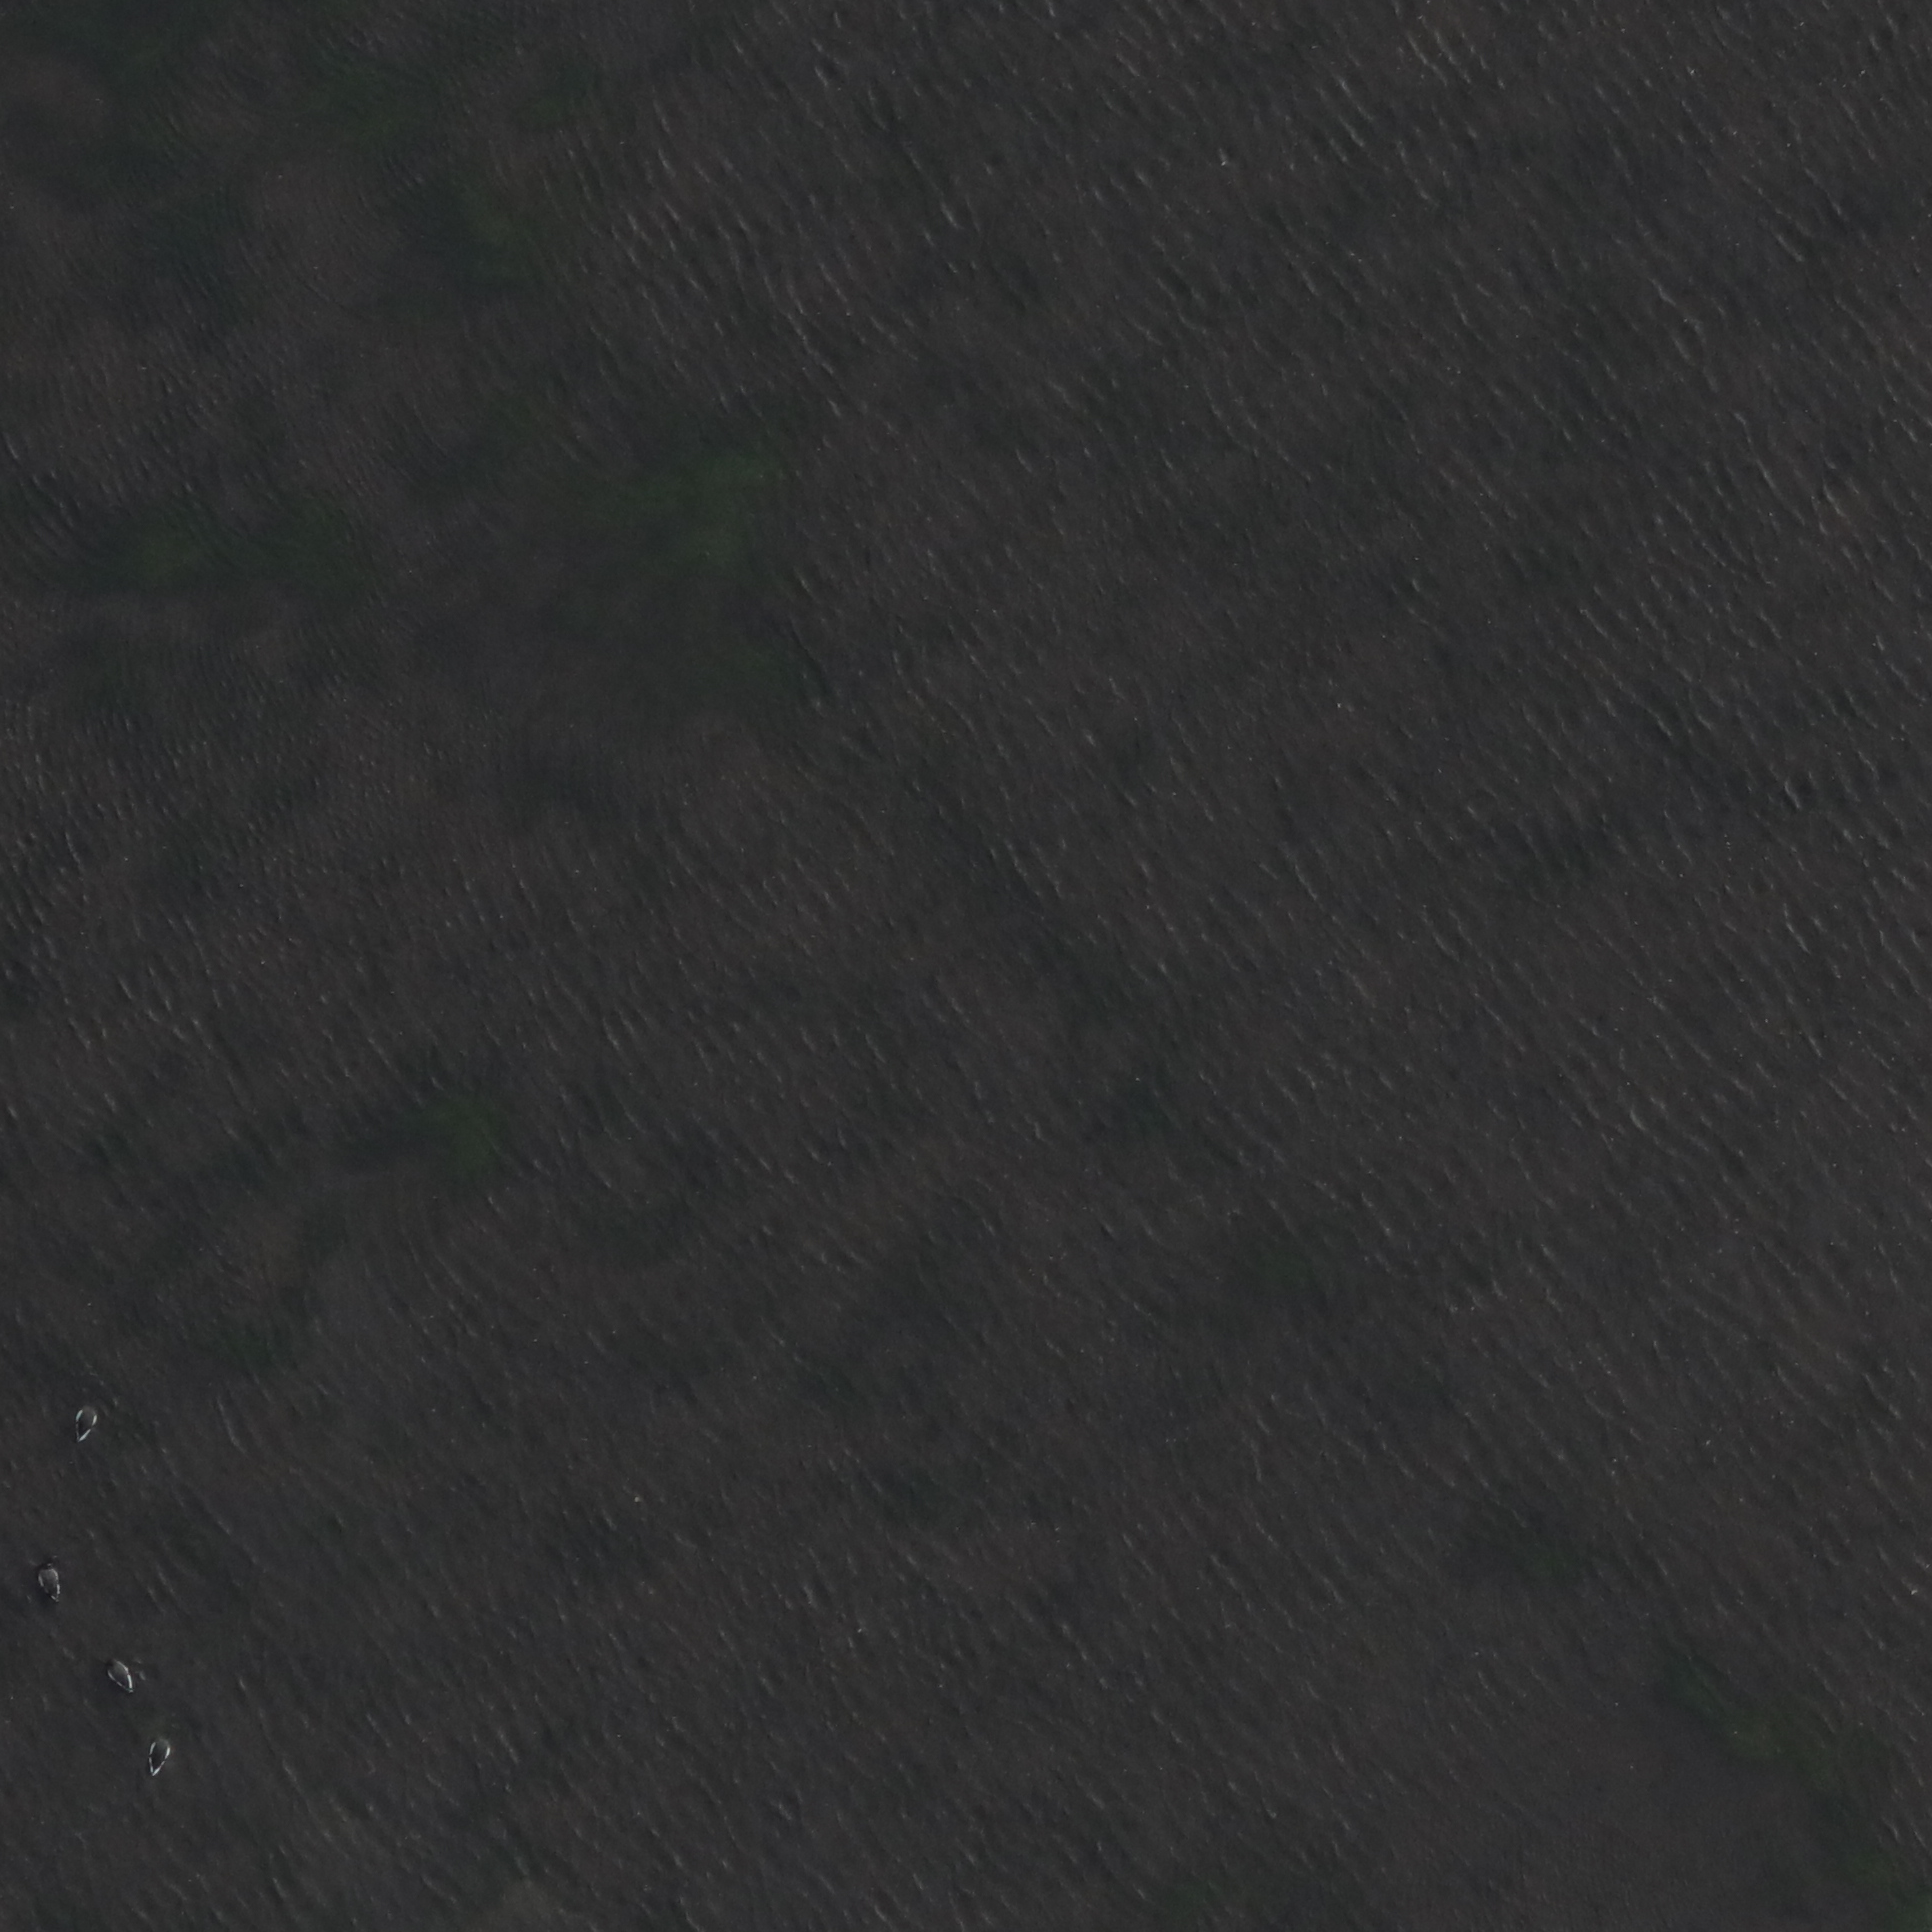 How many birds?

4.